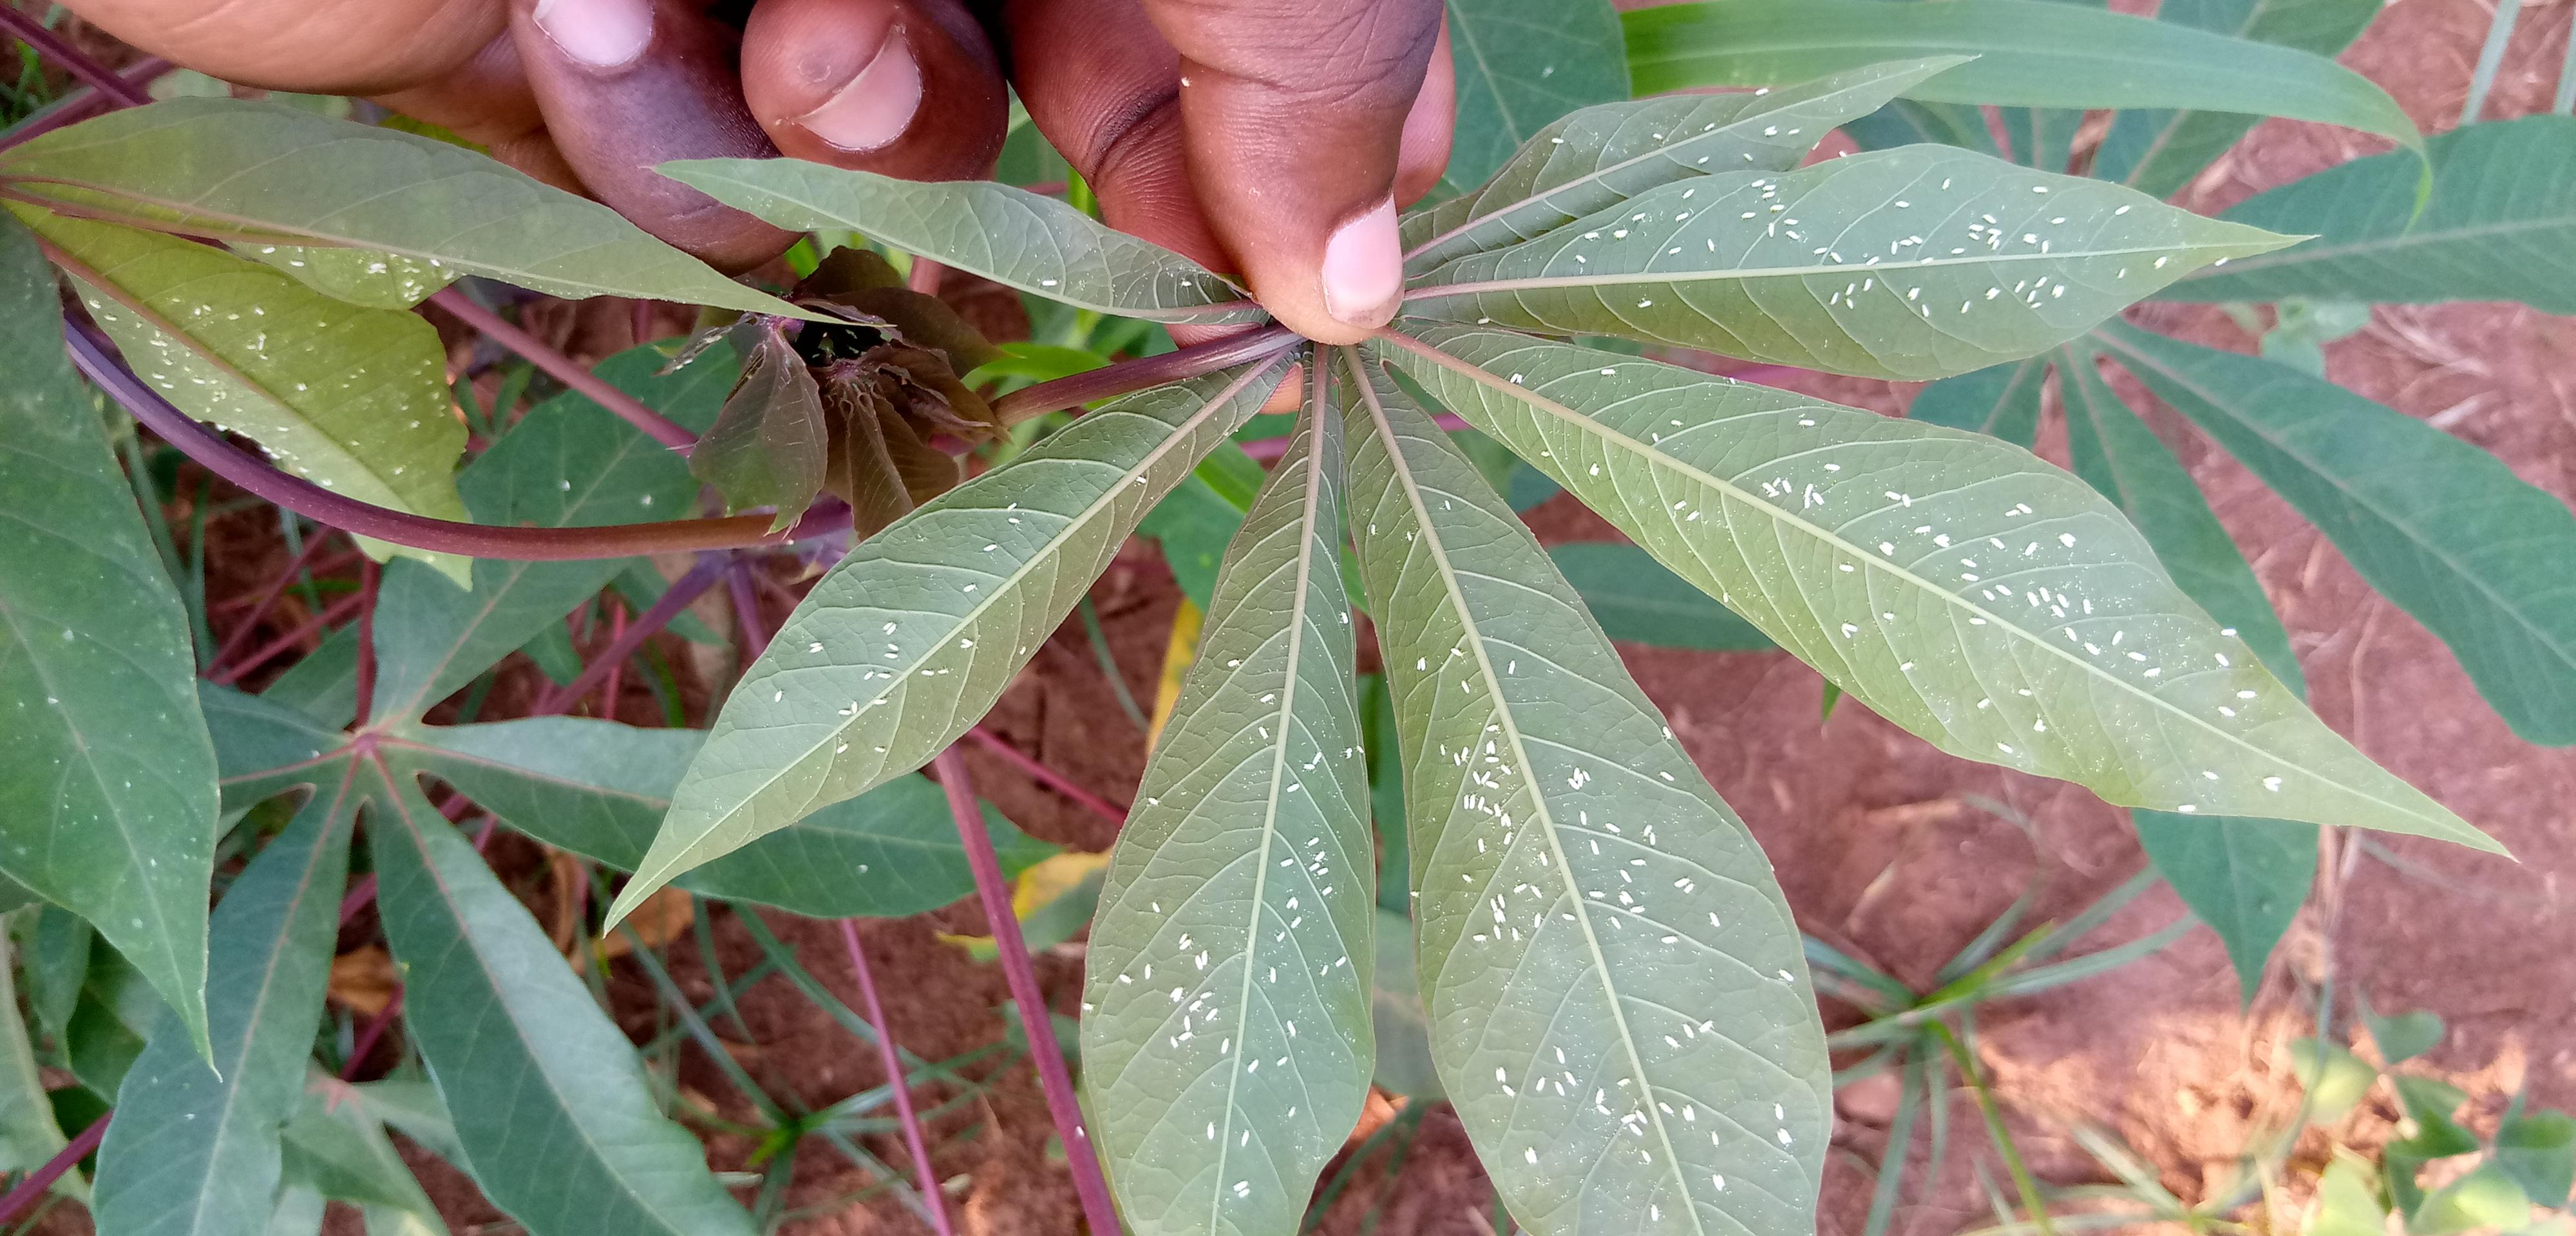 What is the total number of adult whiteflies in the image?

354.